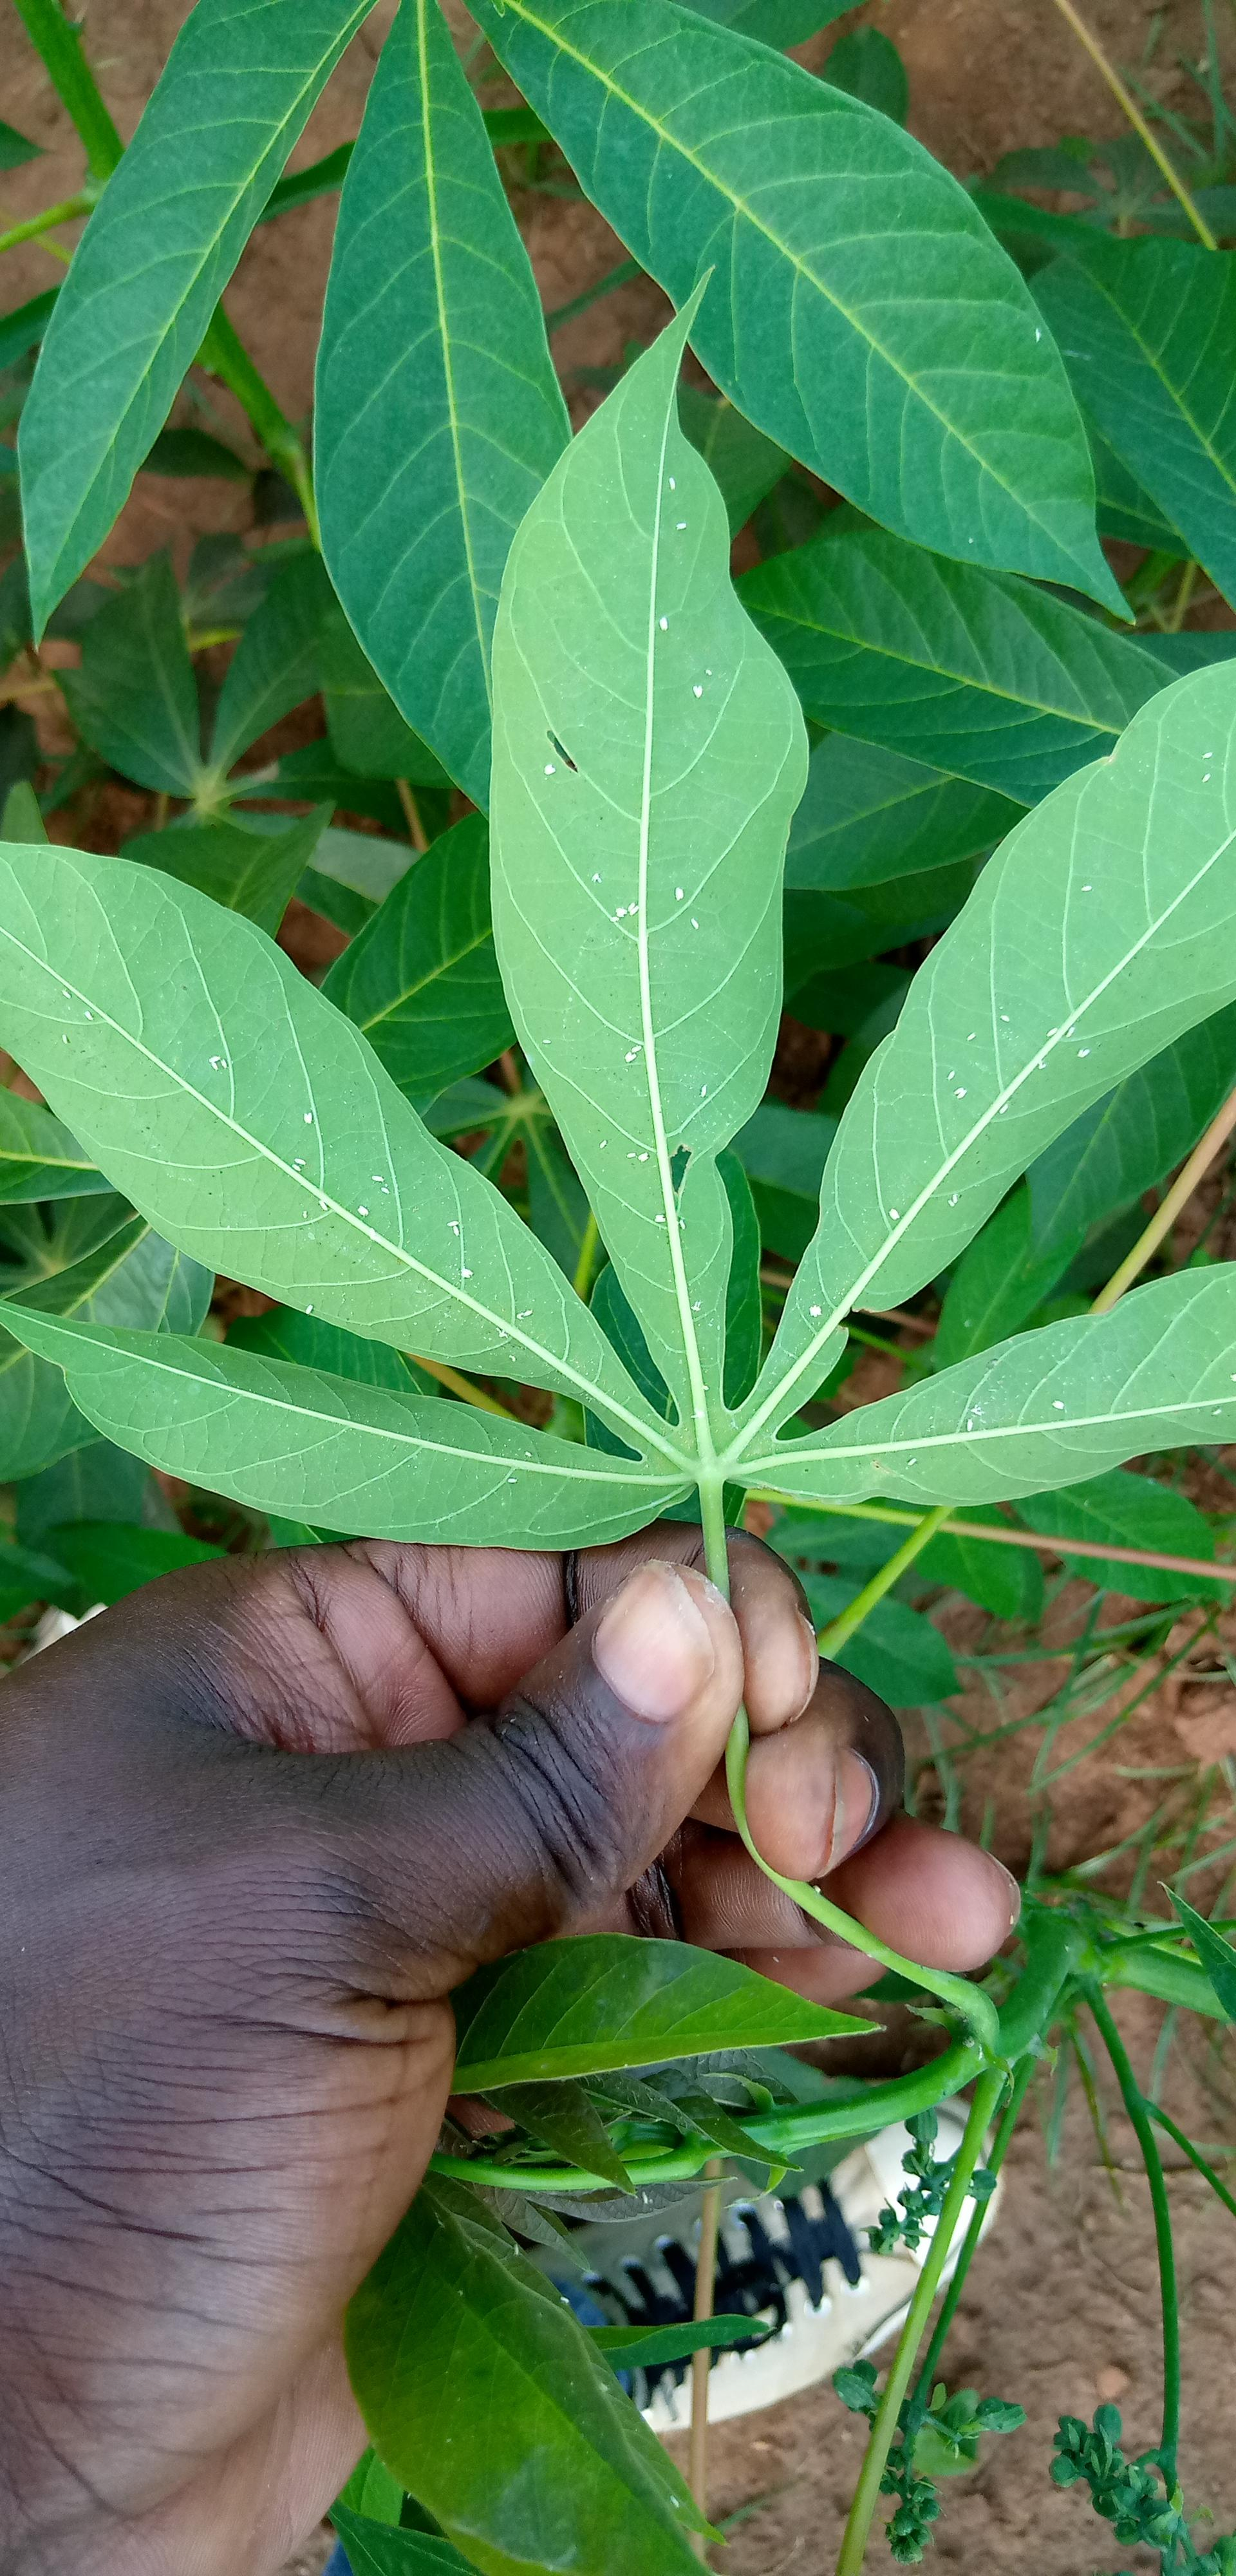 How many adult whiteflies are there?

66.